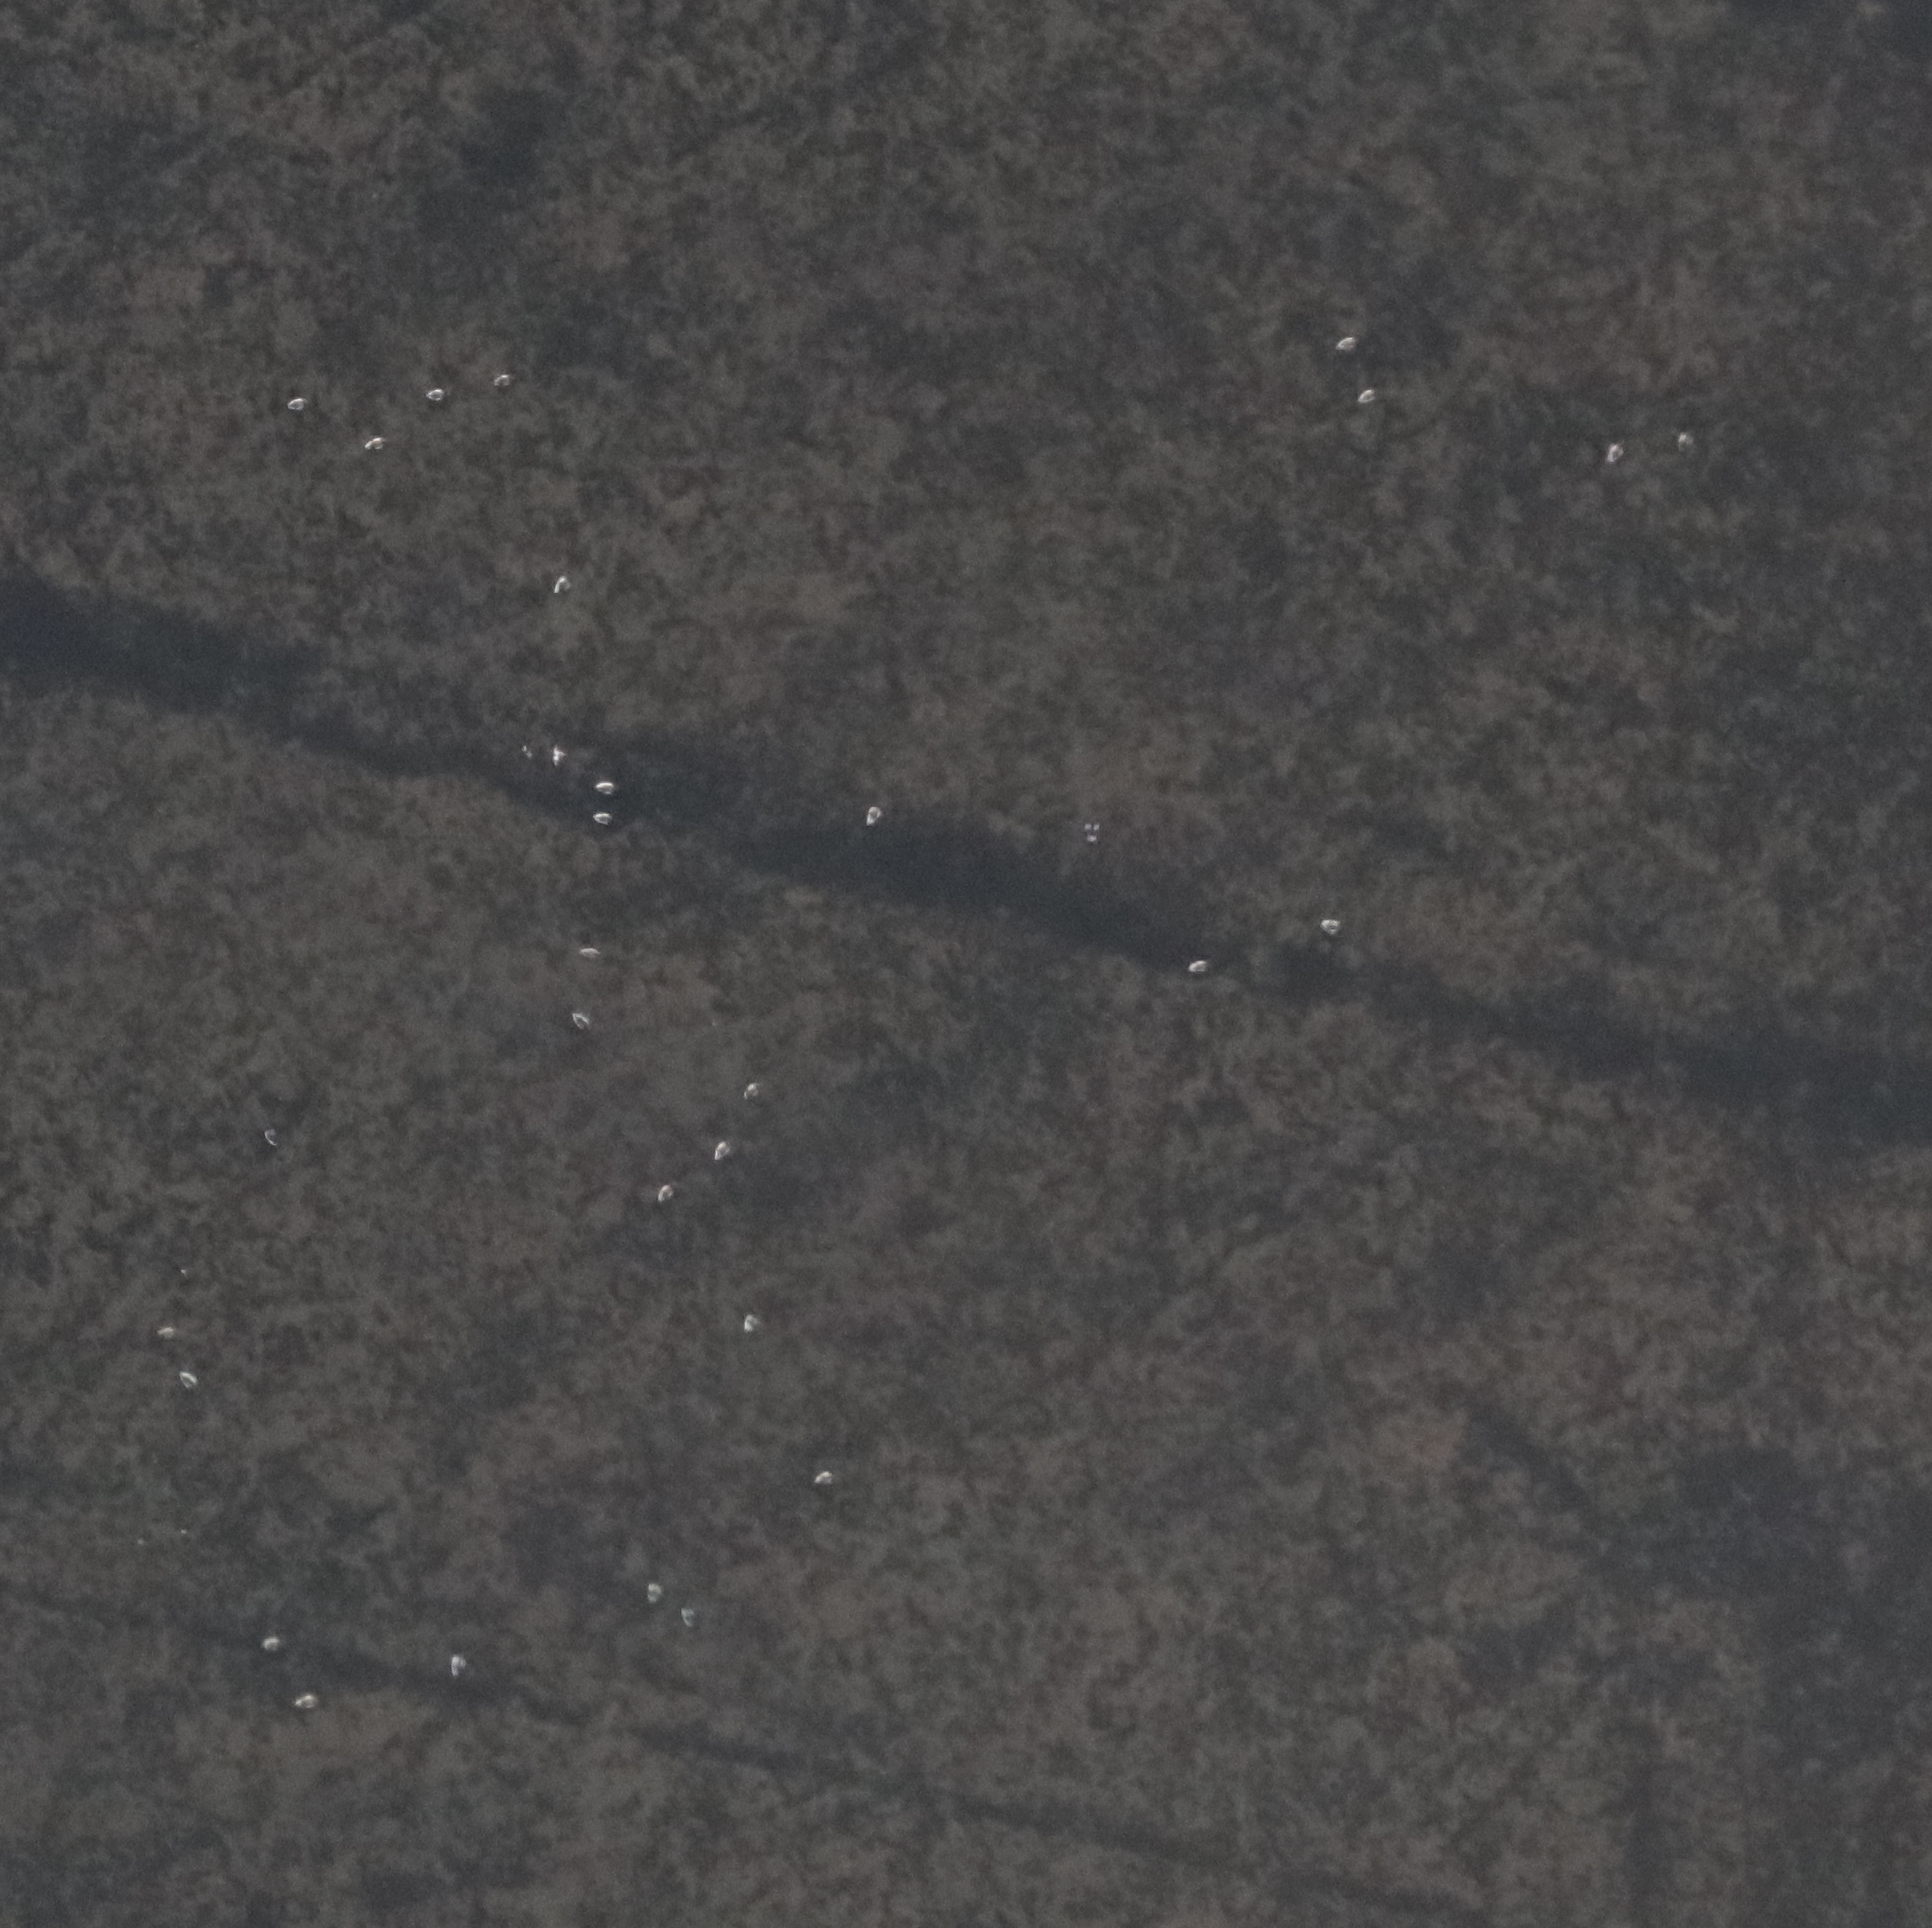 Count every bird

32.